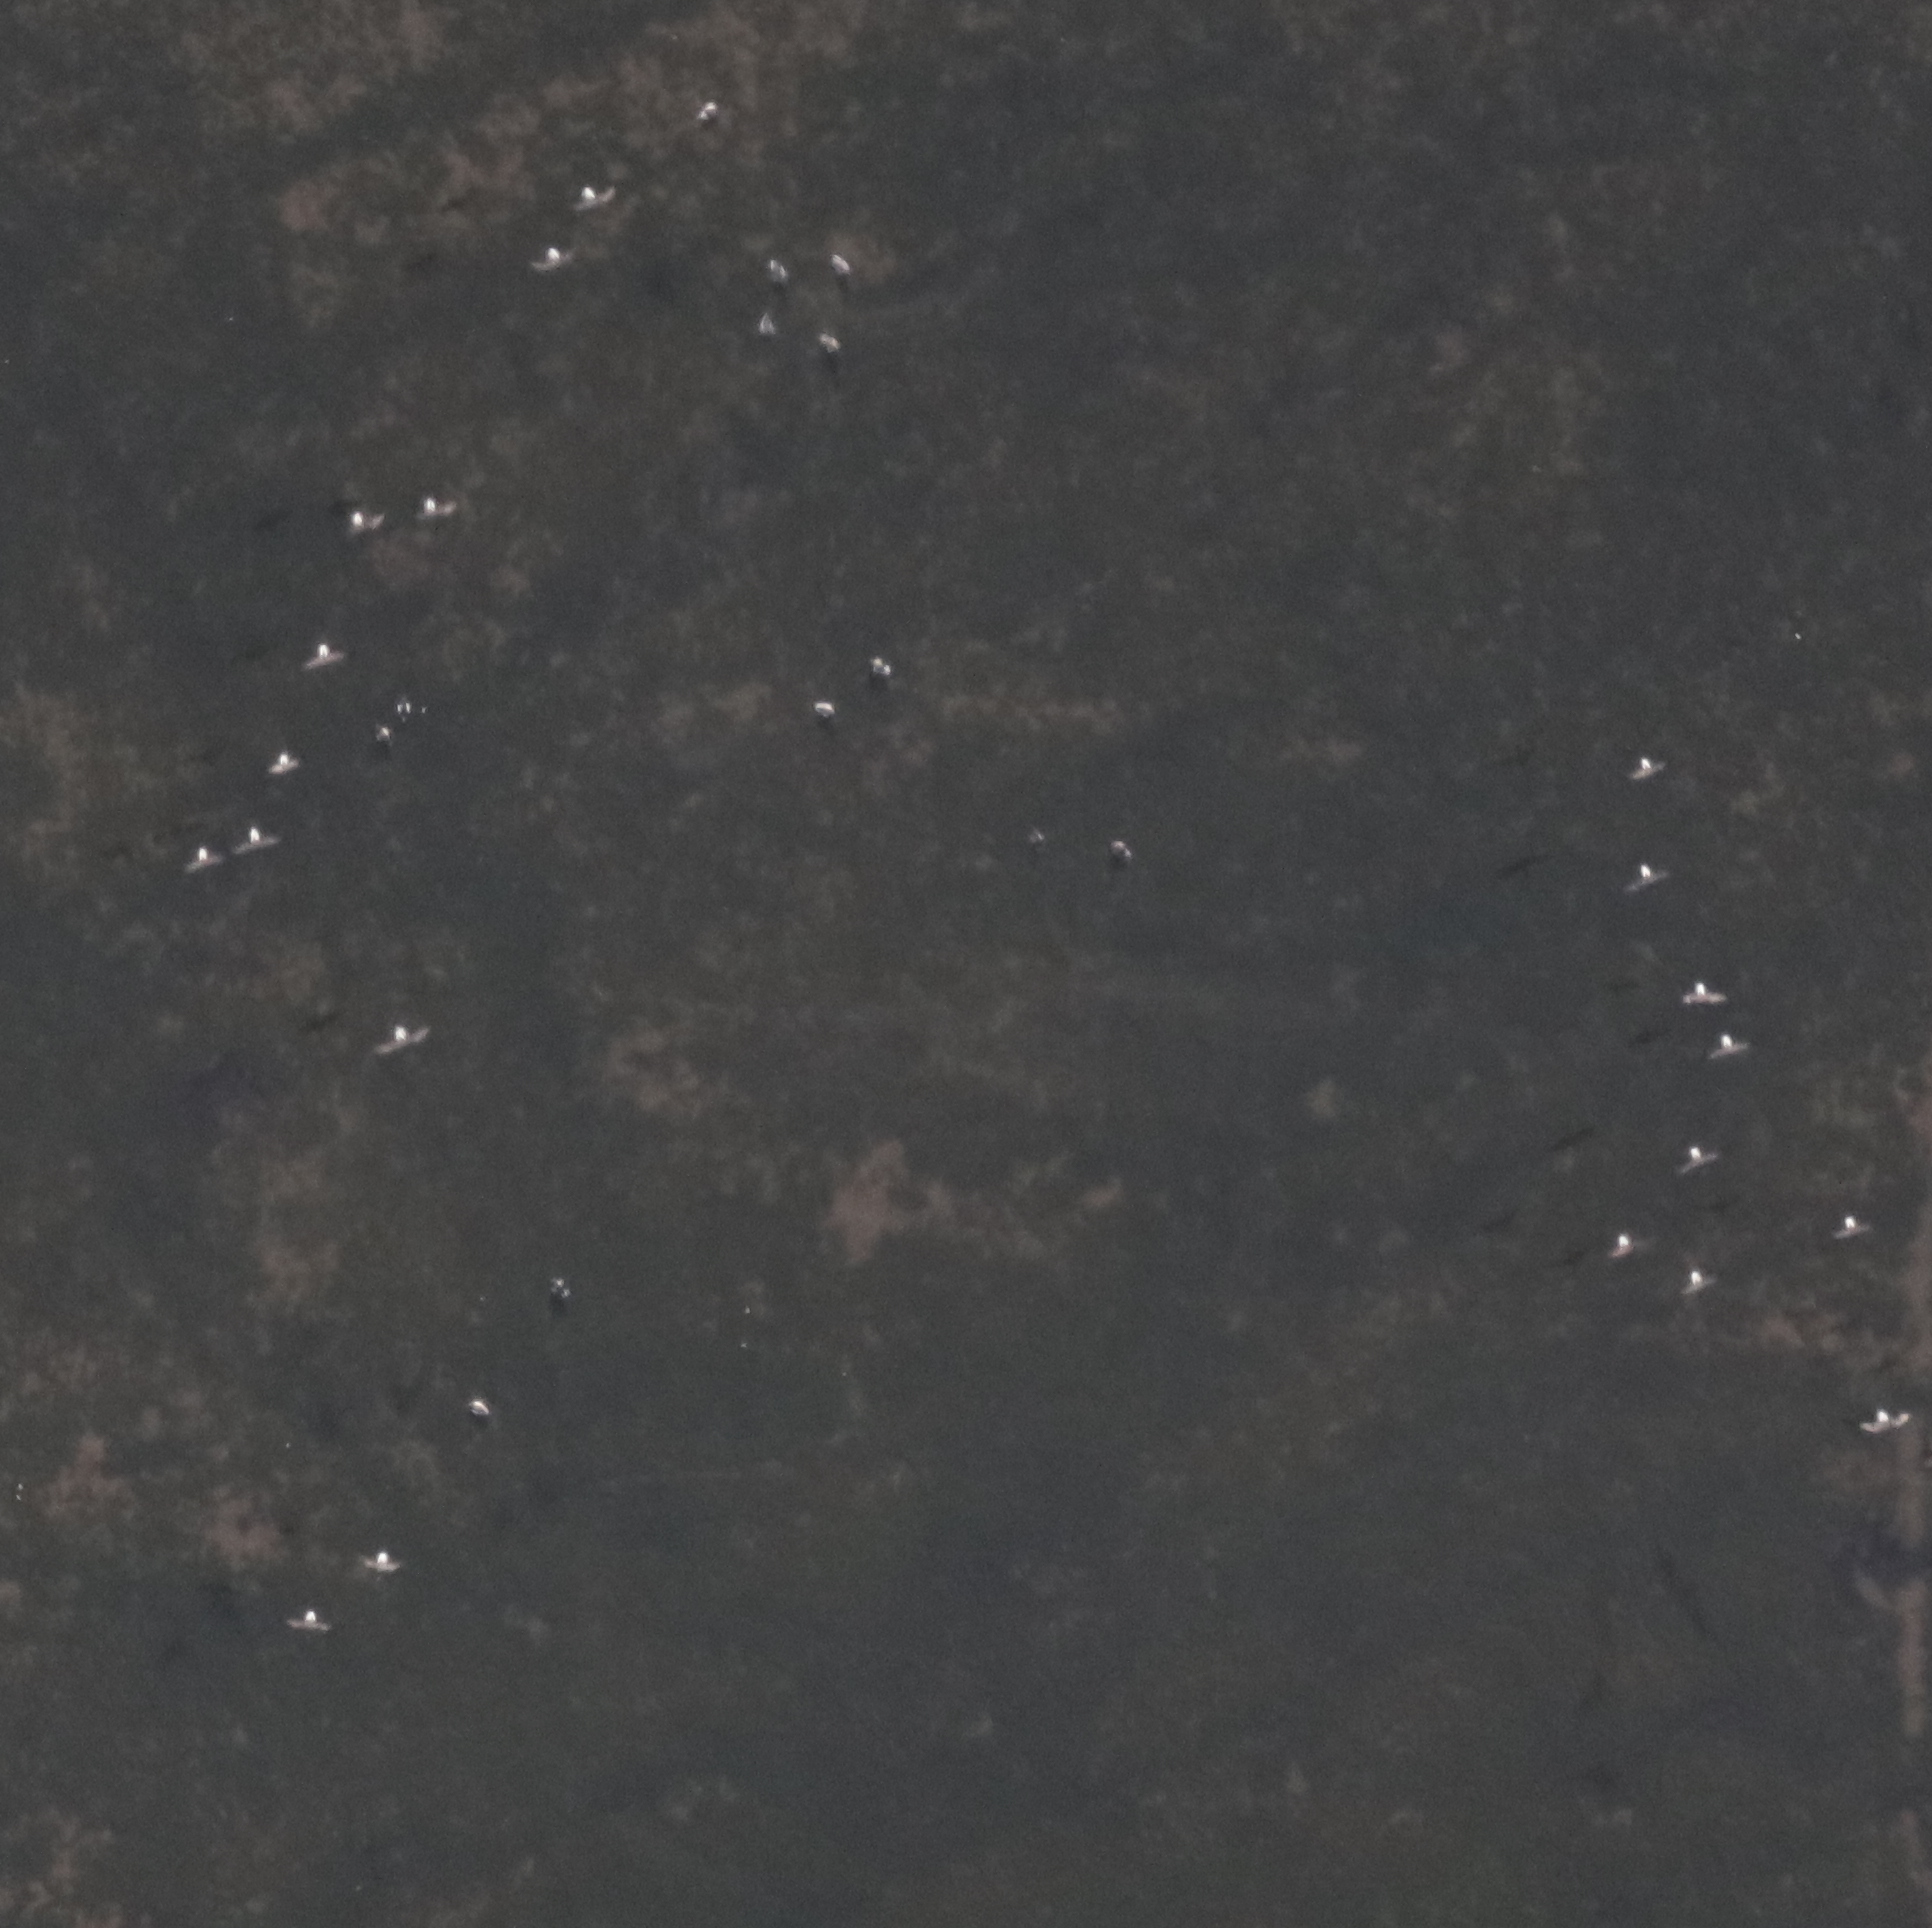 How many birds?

34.